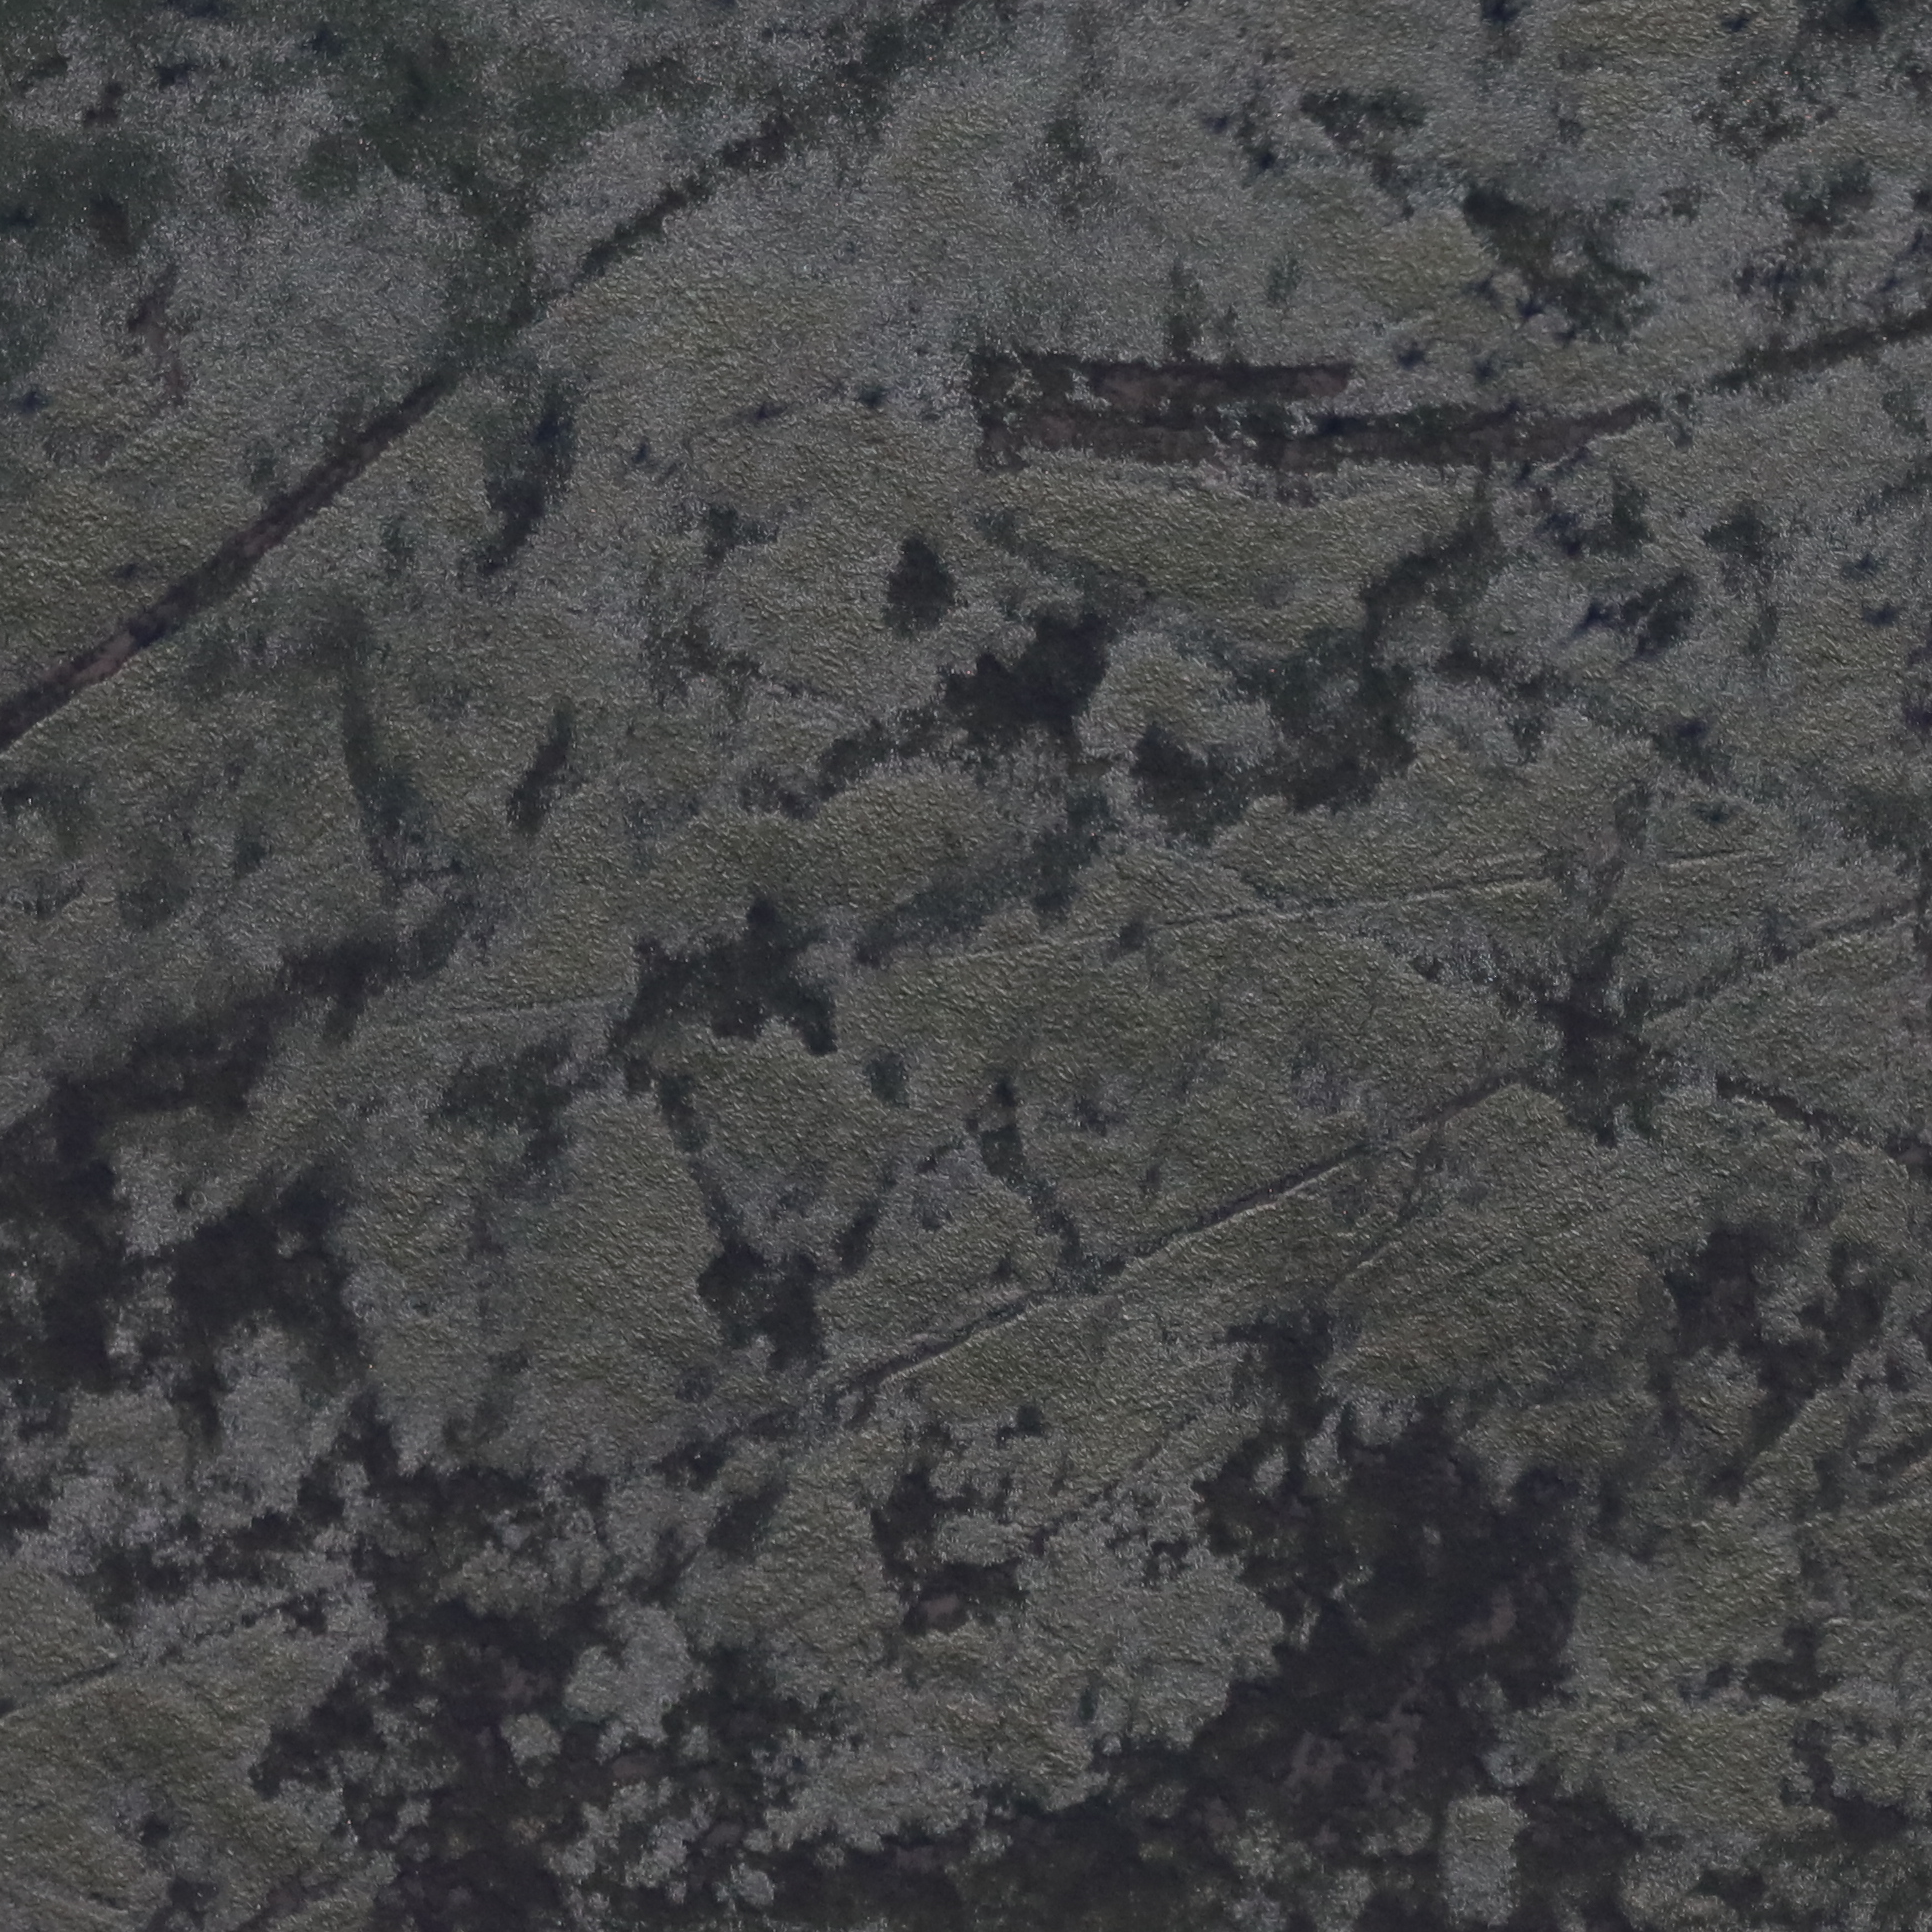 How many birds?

0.